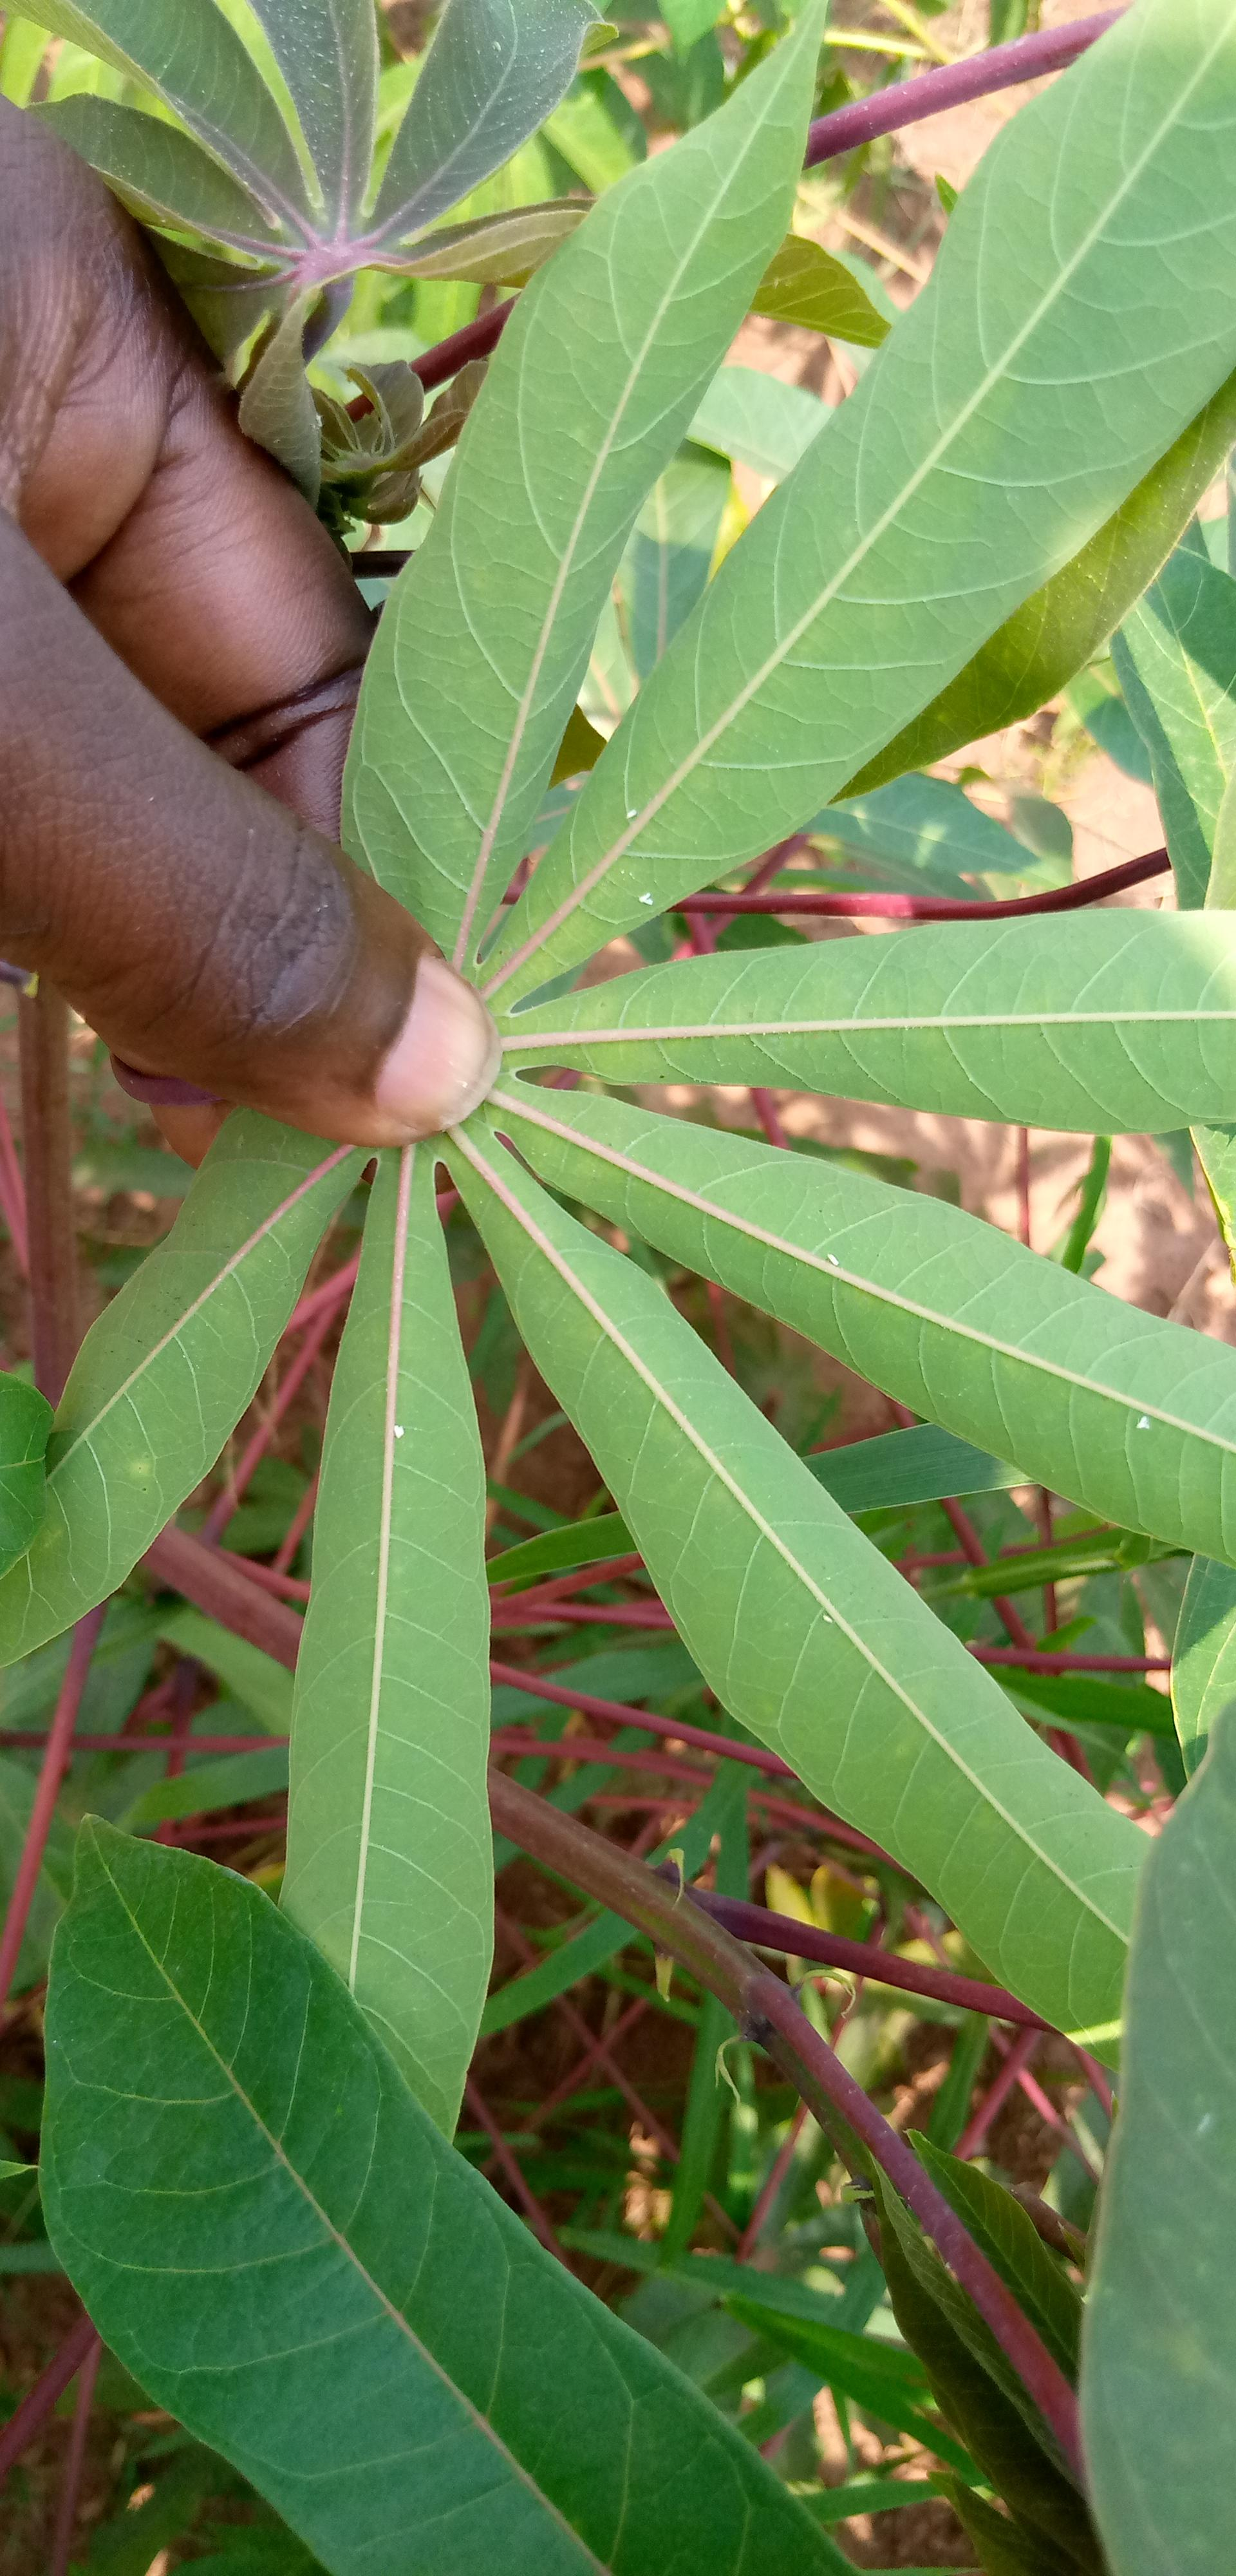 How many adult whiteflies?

6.